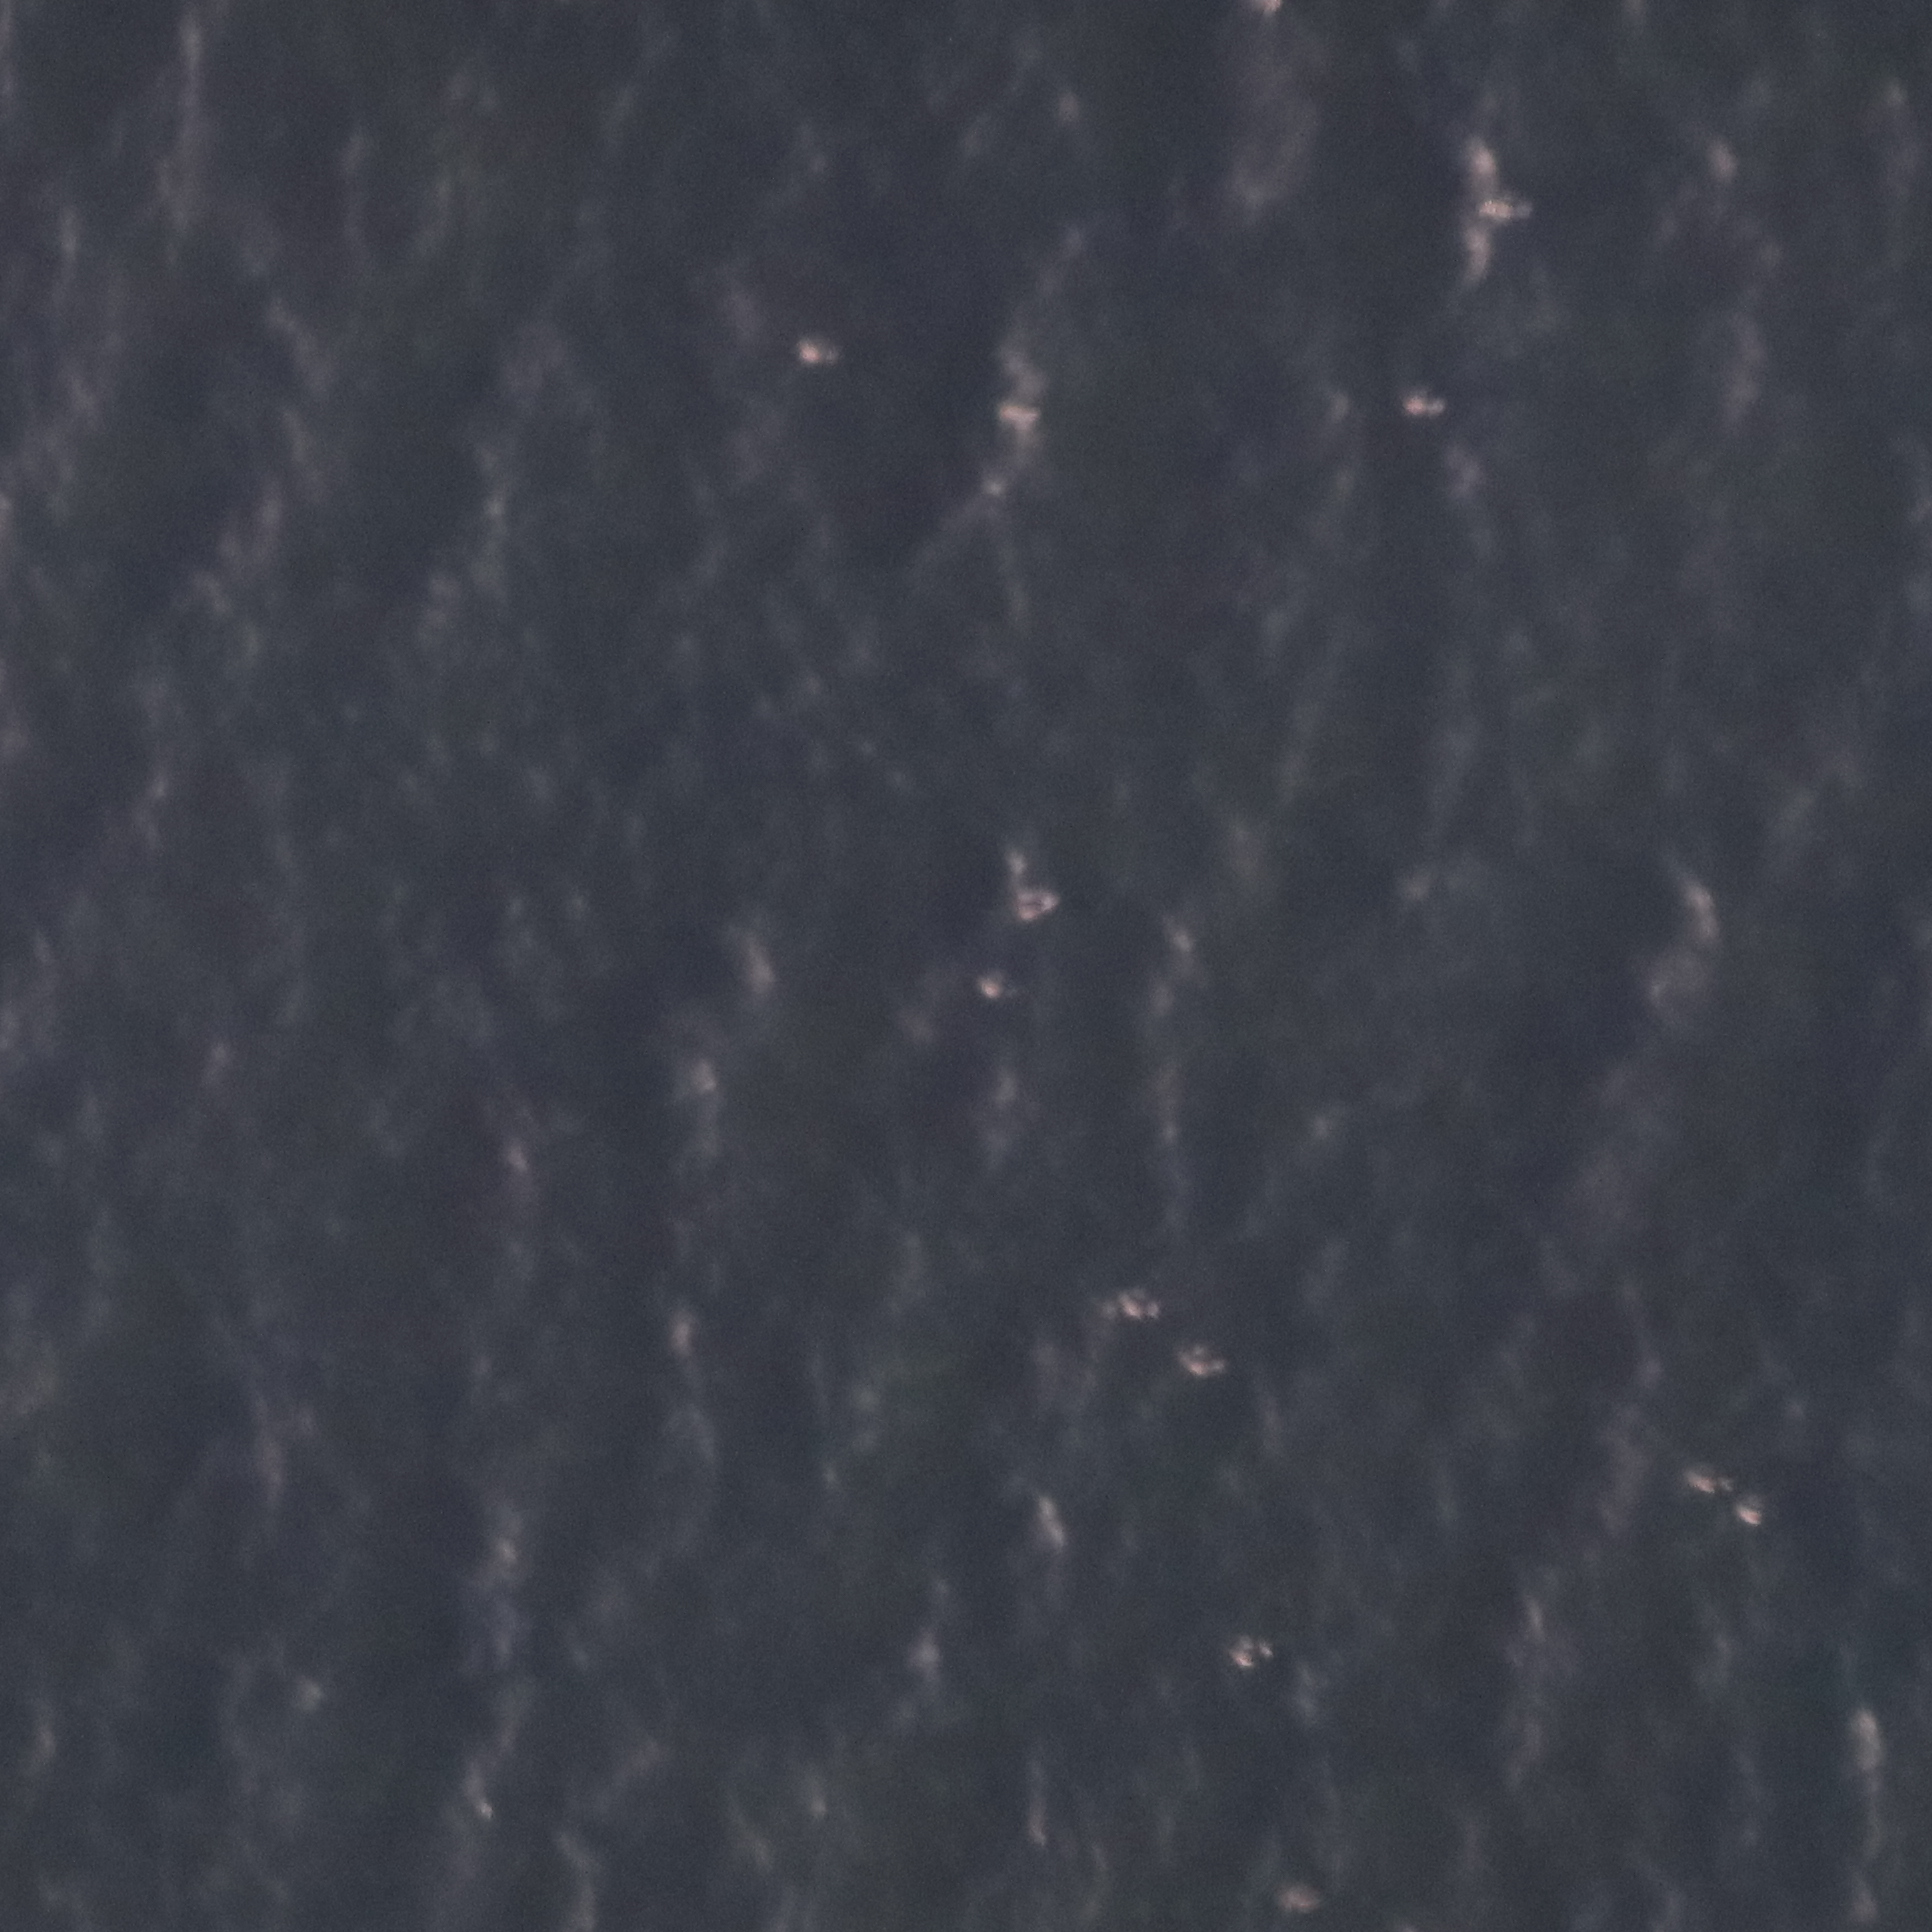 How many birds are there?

10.